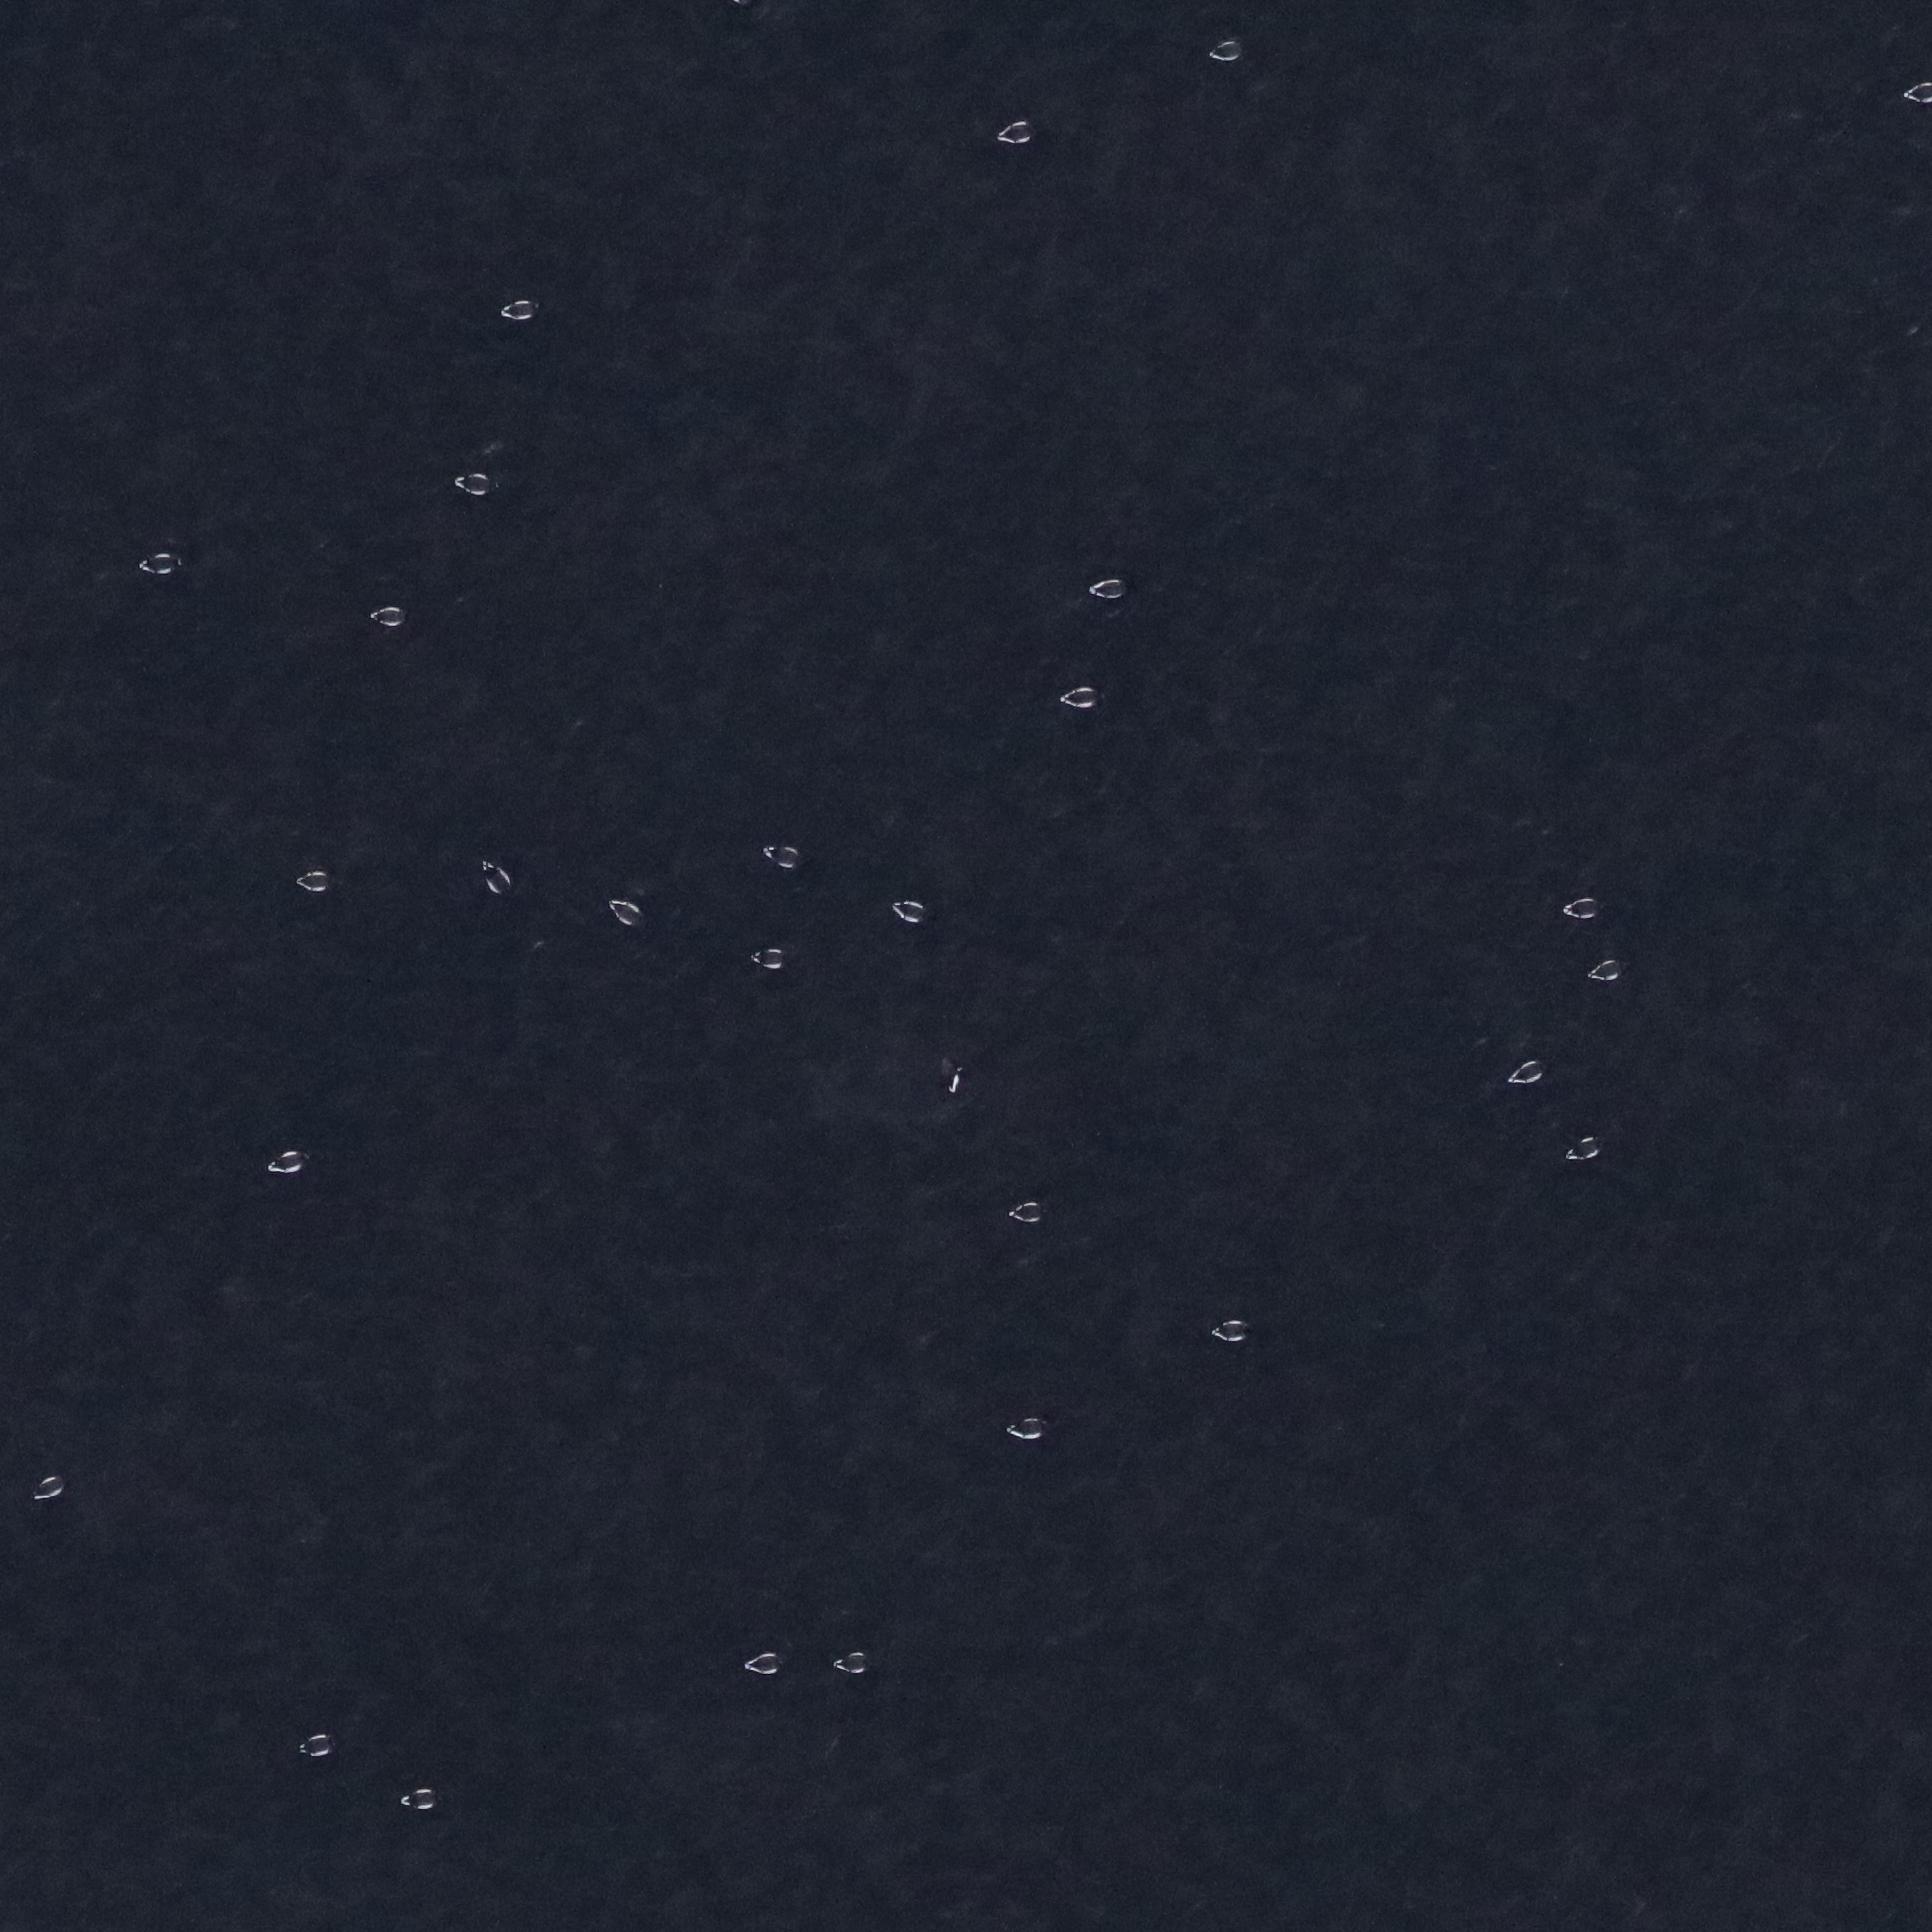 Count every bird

29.